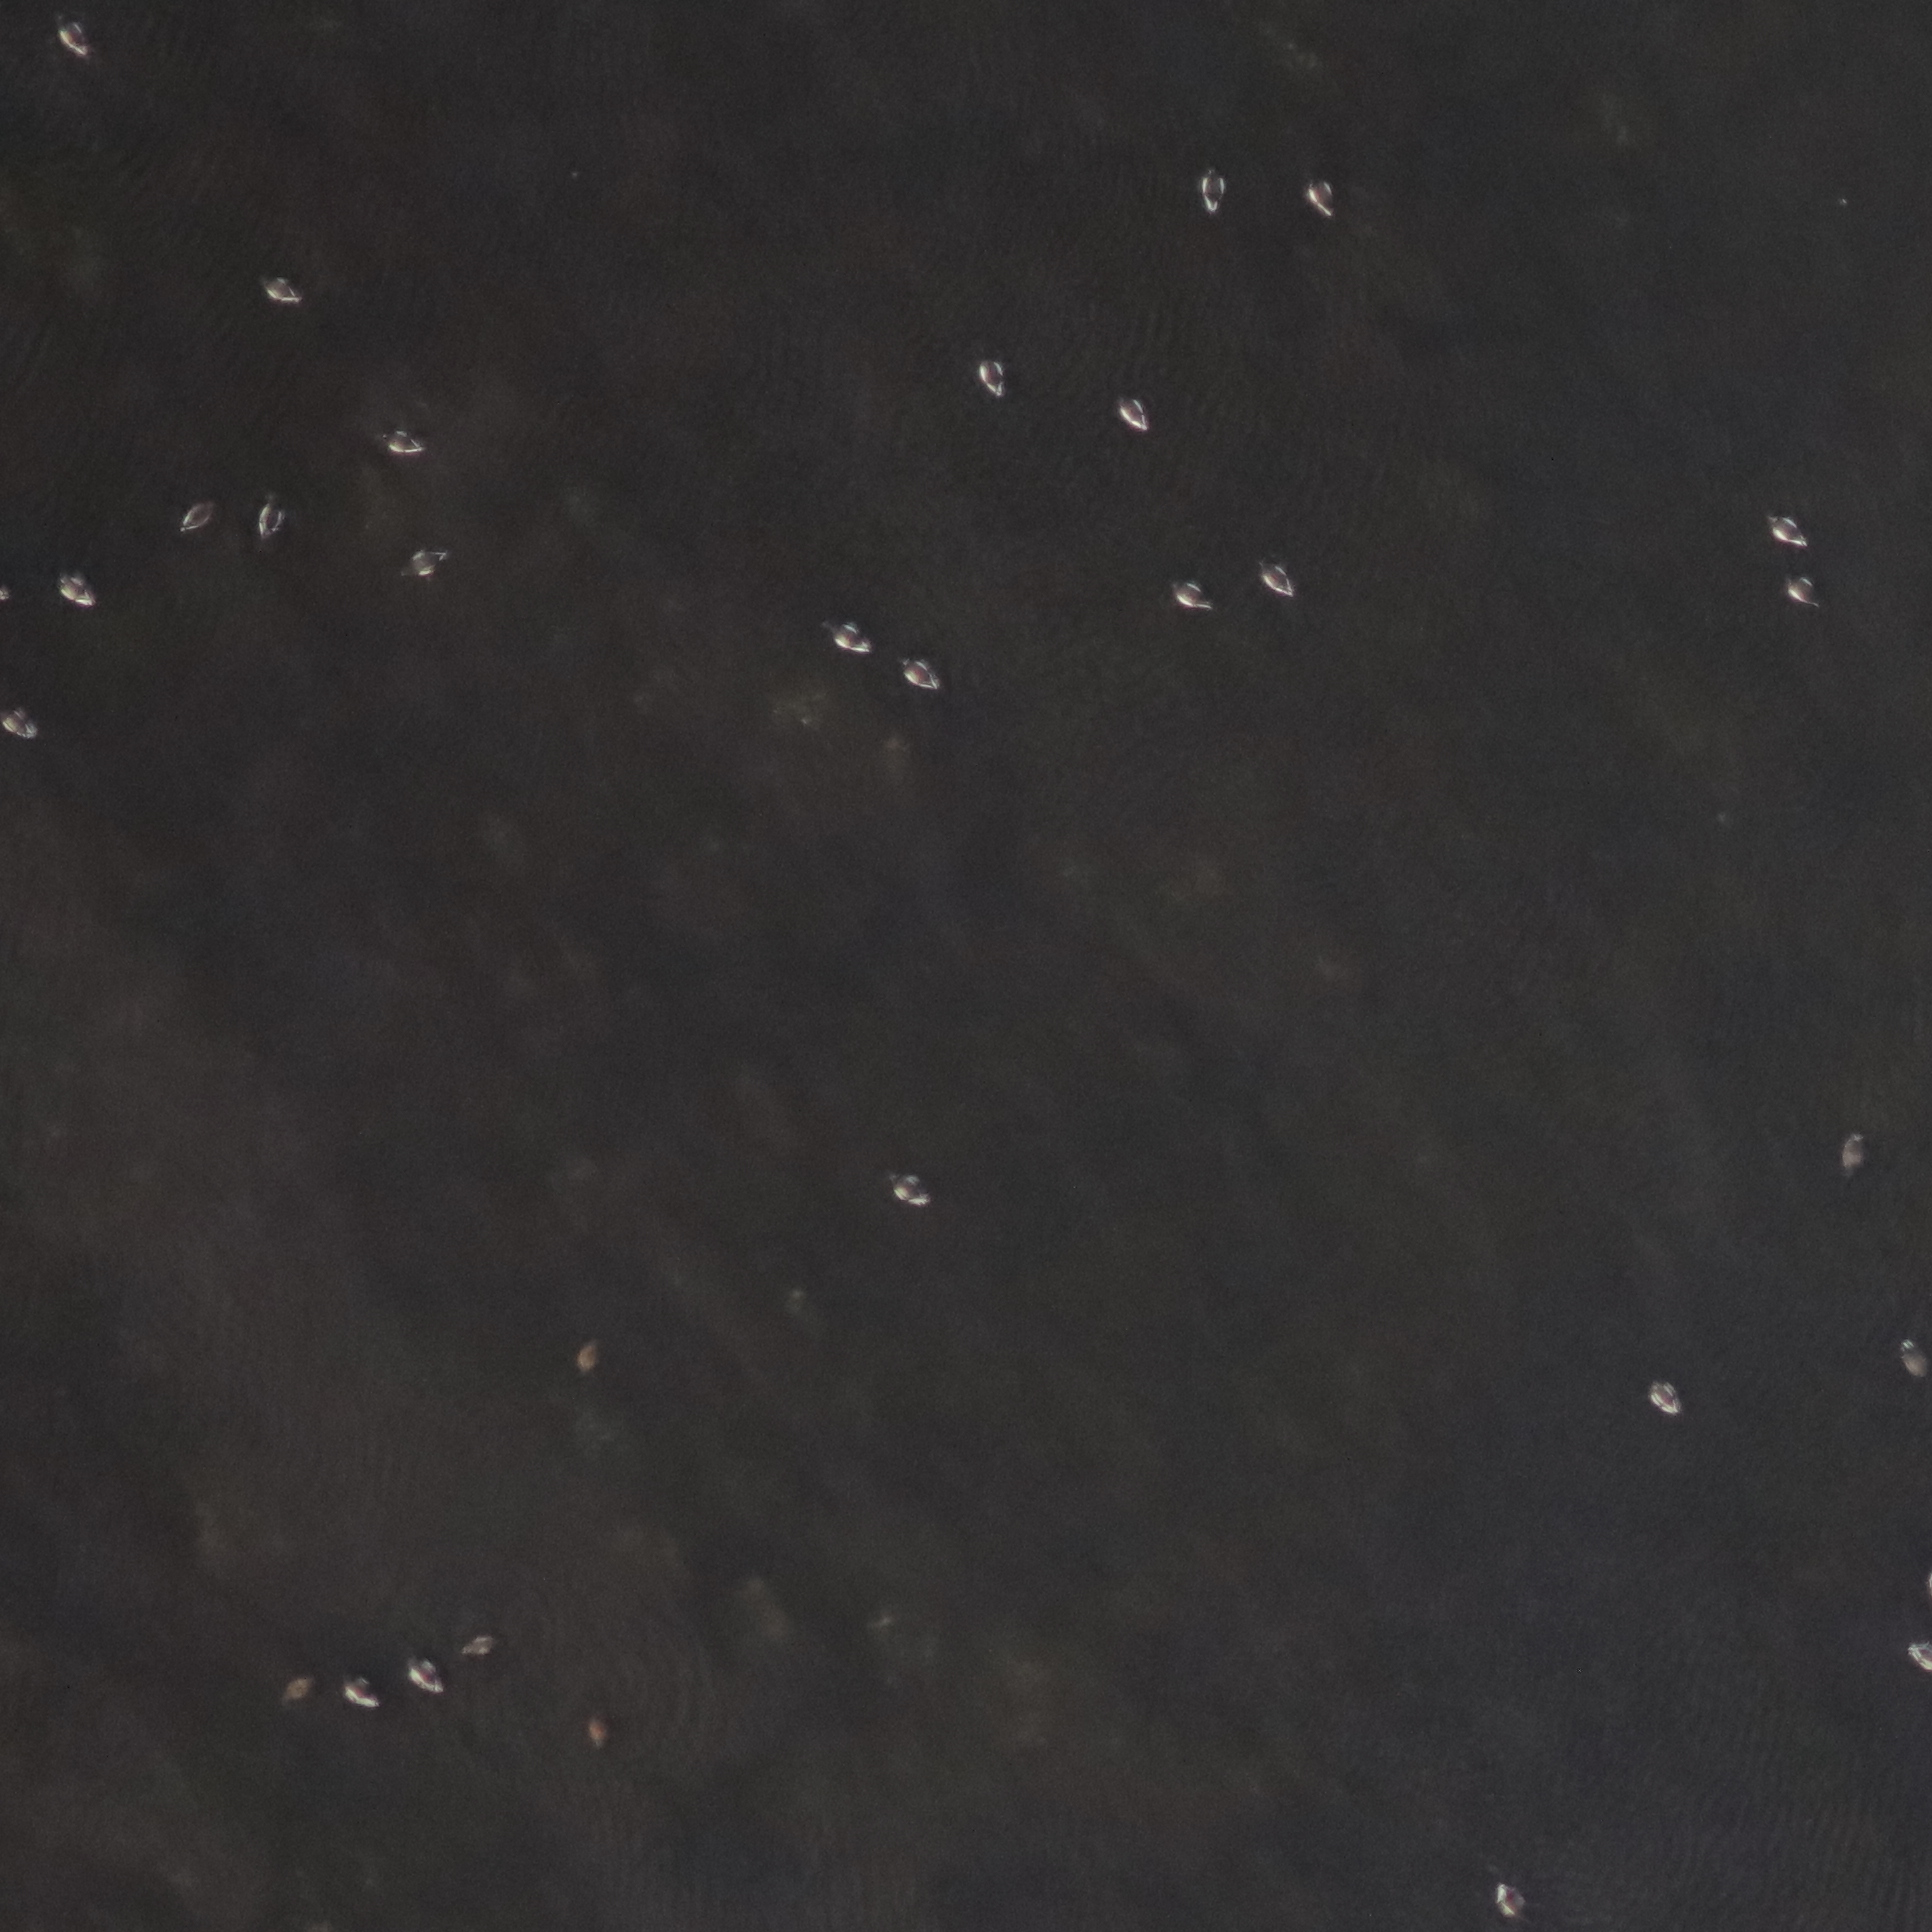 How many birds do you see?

30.